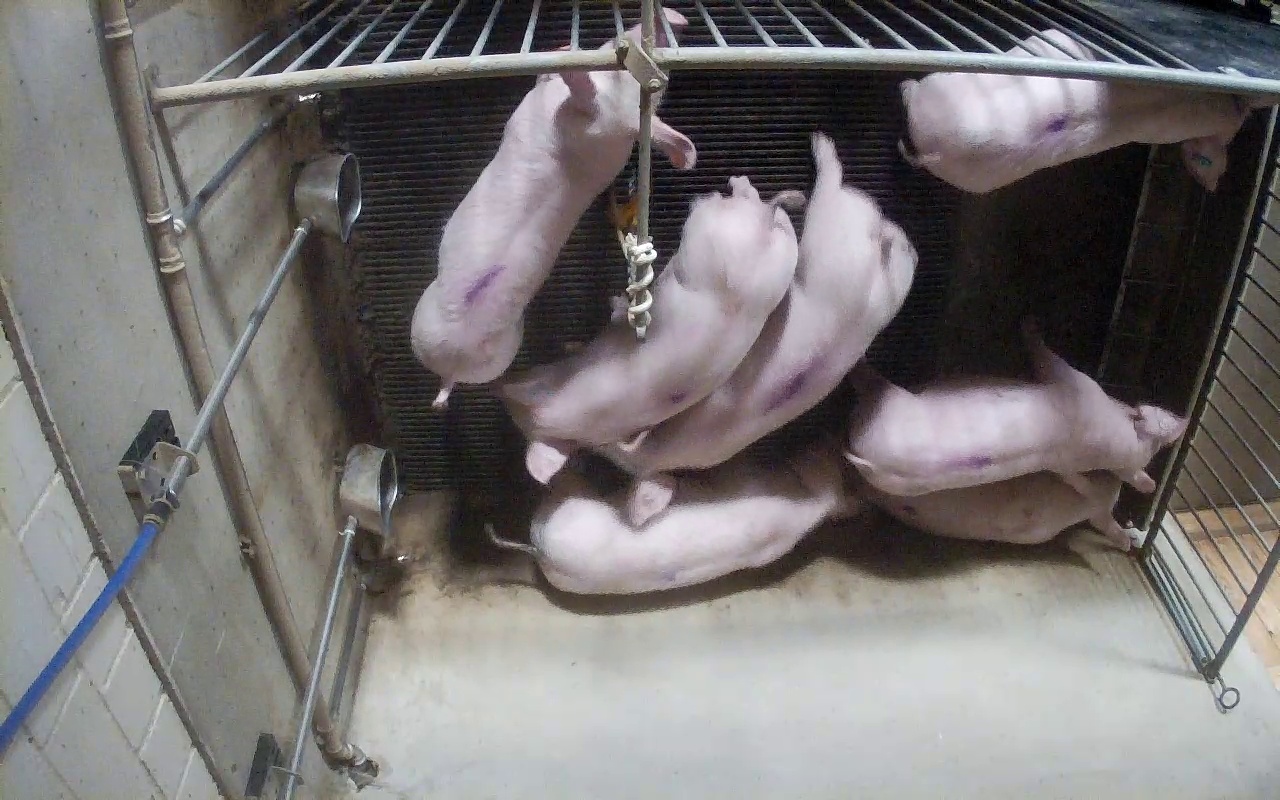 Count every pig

7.